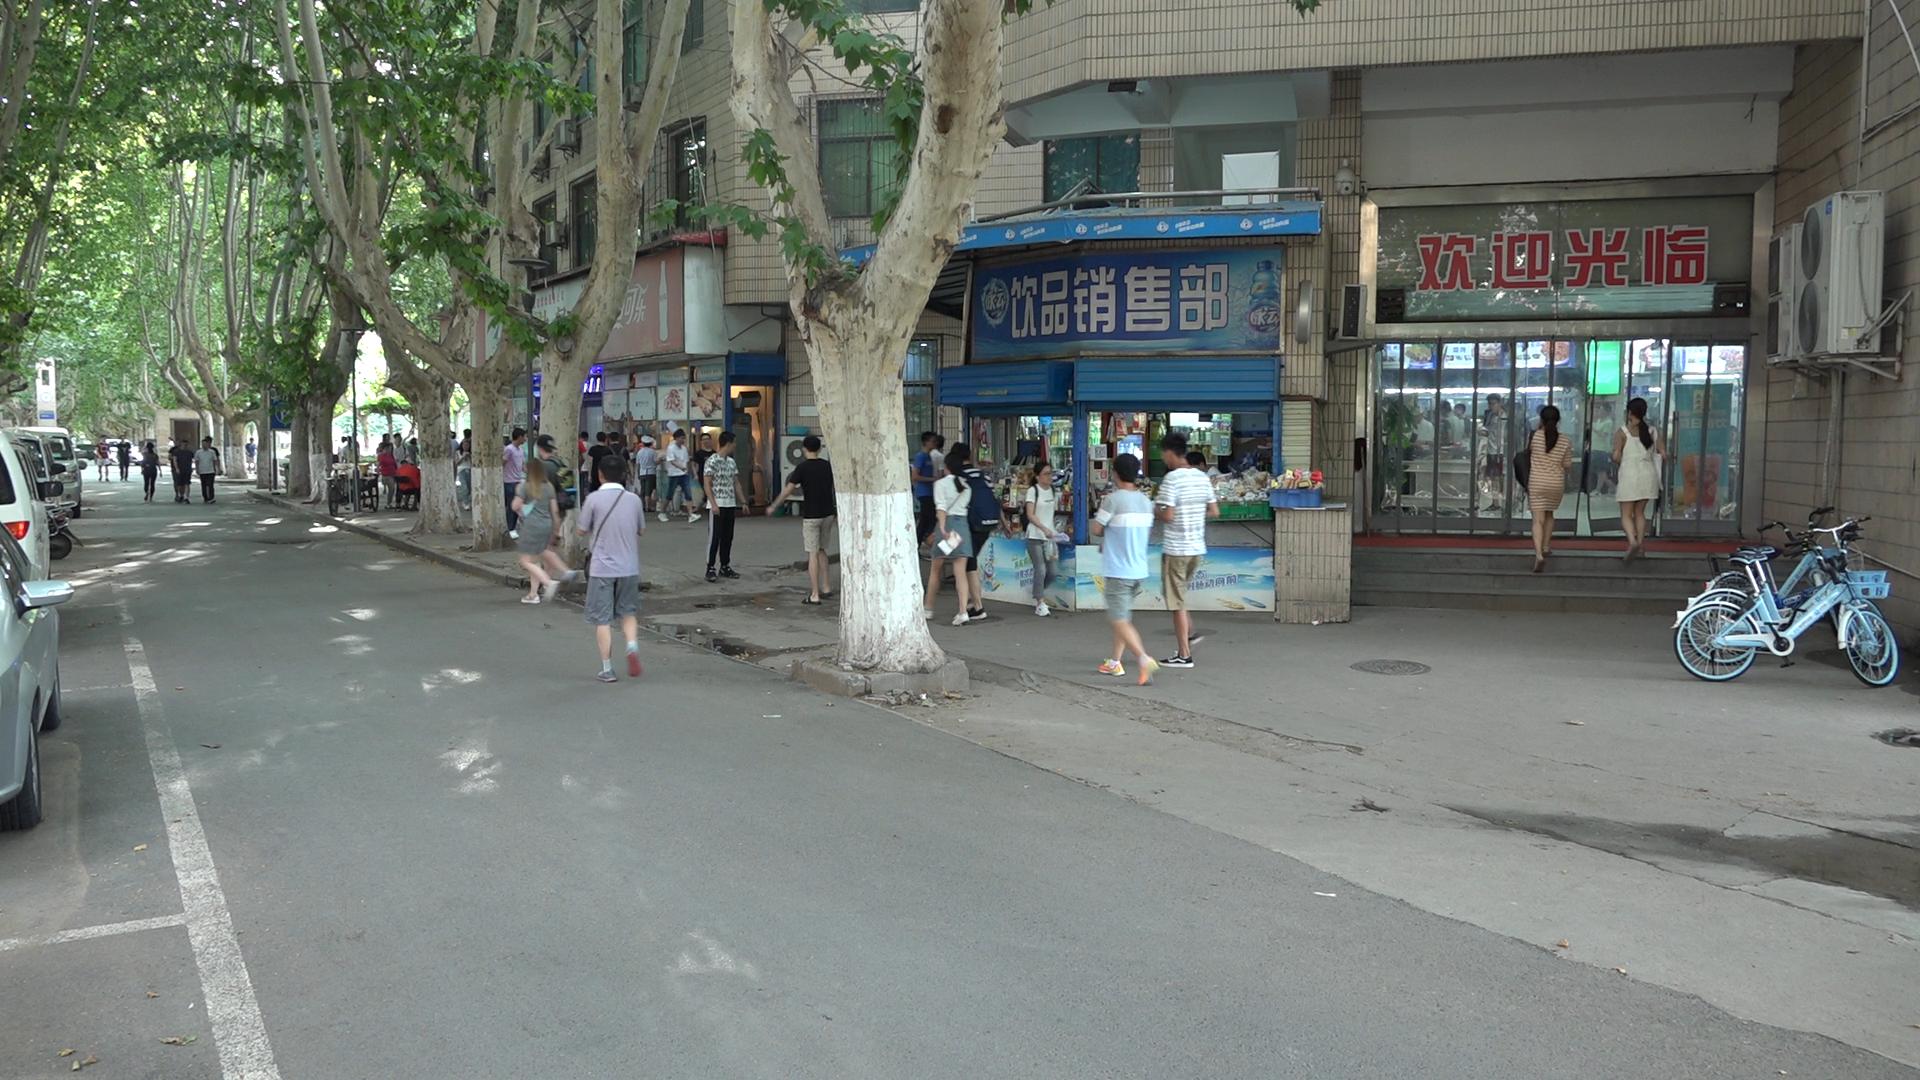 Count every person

50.